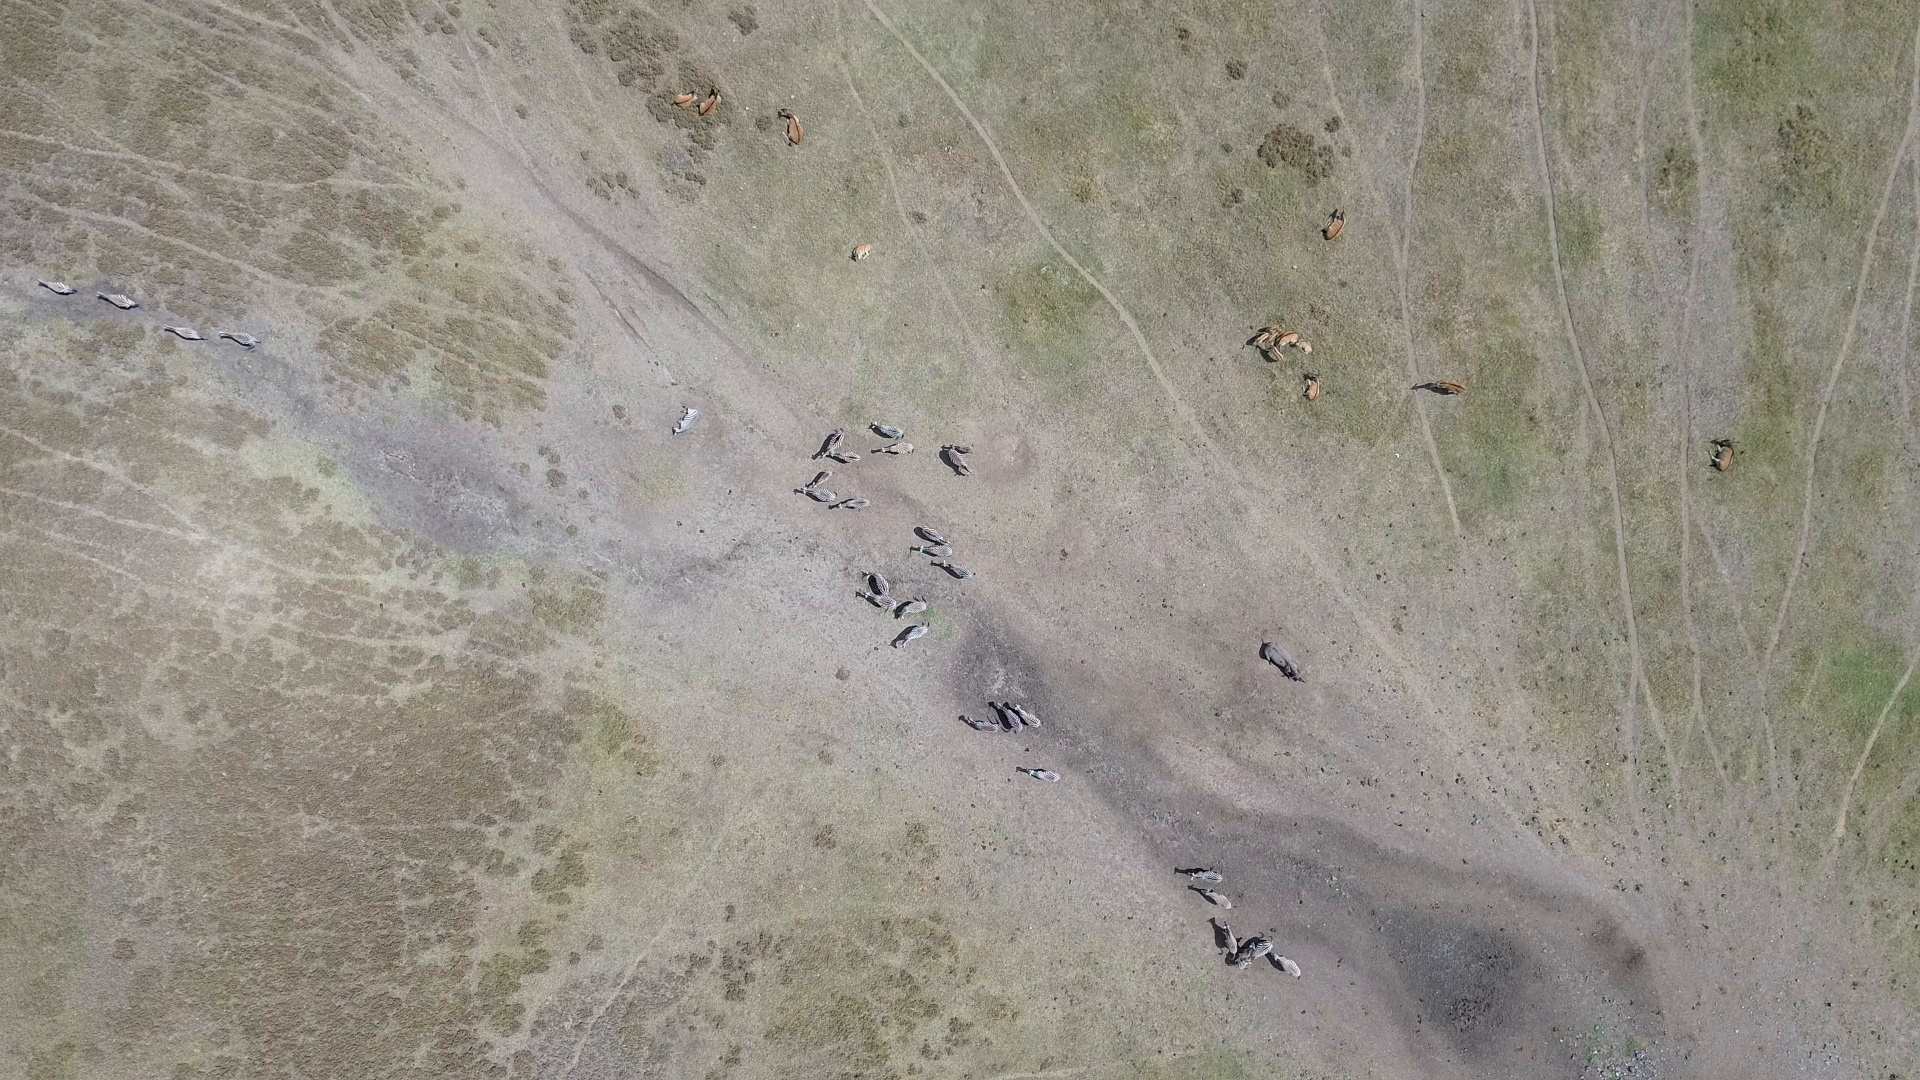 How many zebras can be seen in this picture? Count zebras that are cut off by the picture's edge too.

30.